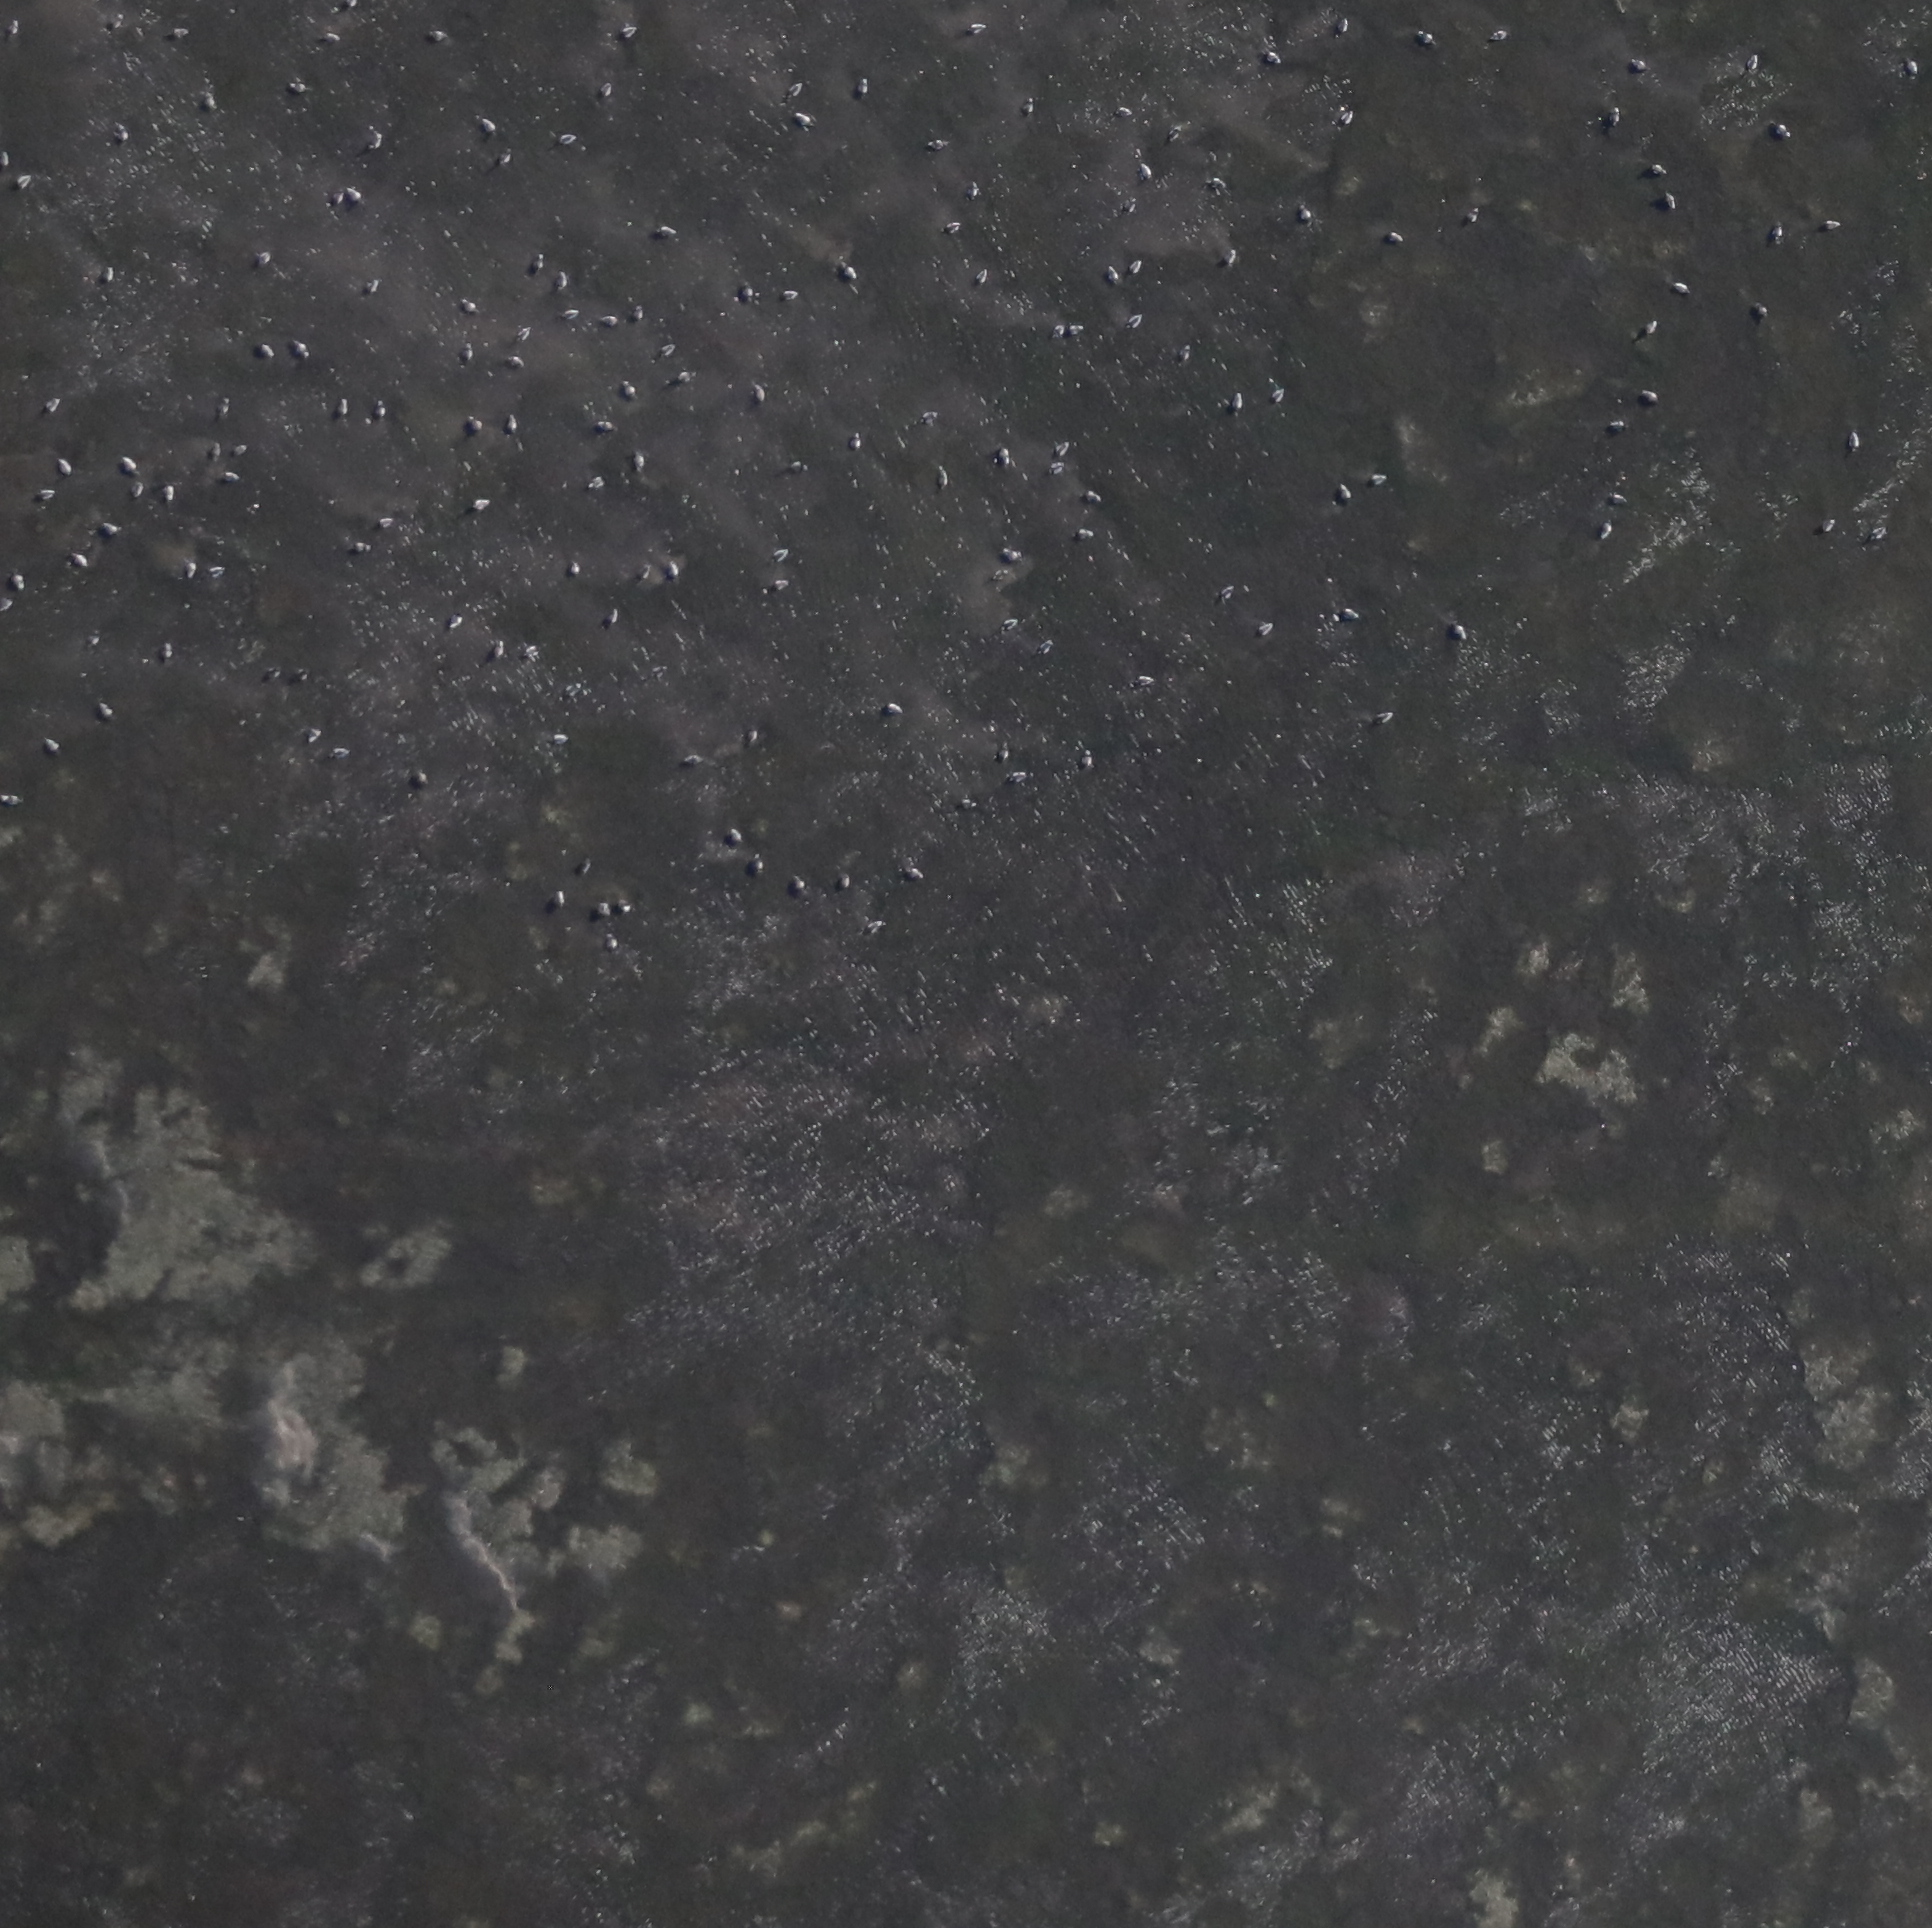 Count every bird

176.